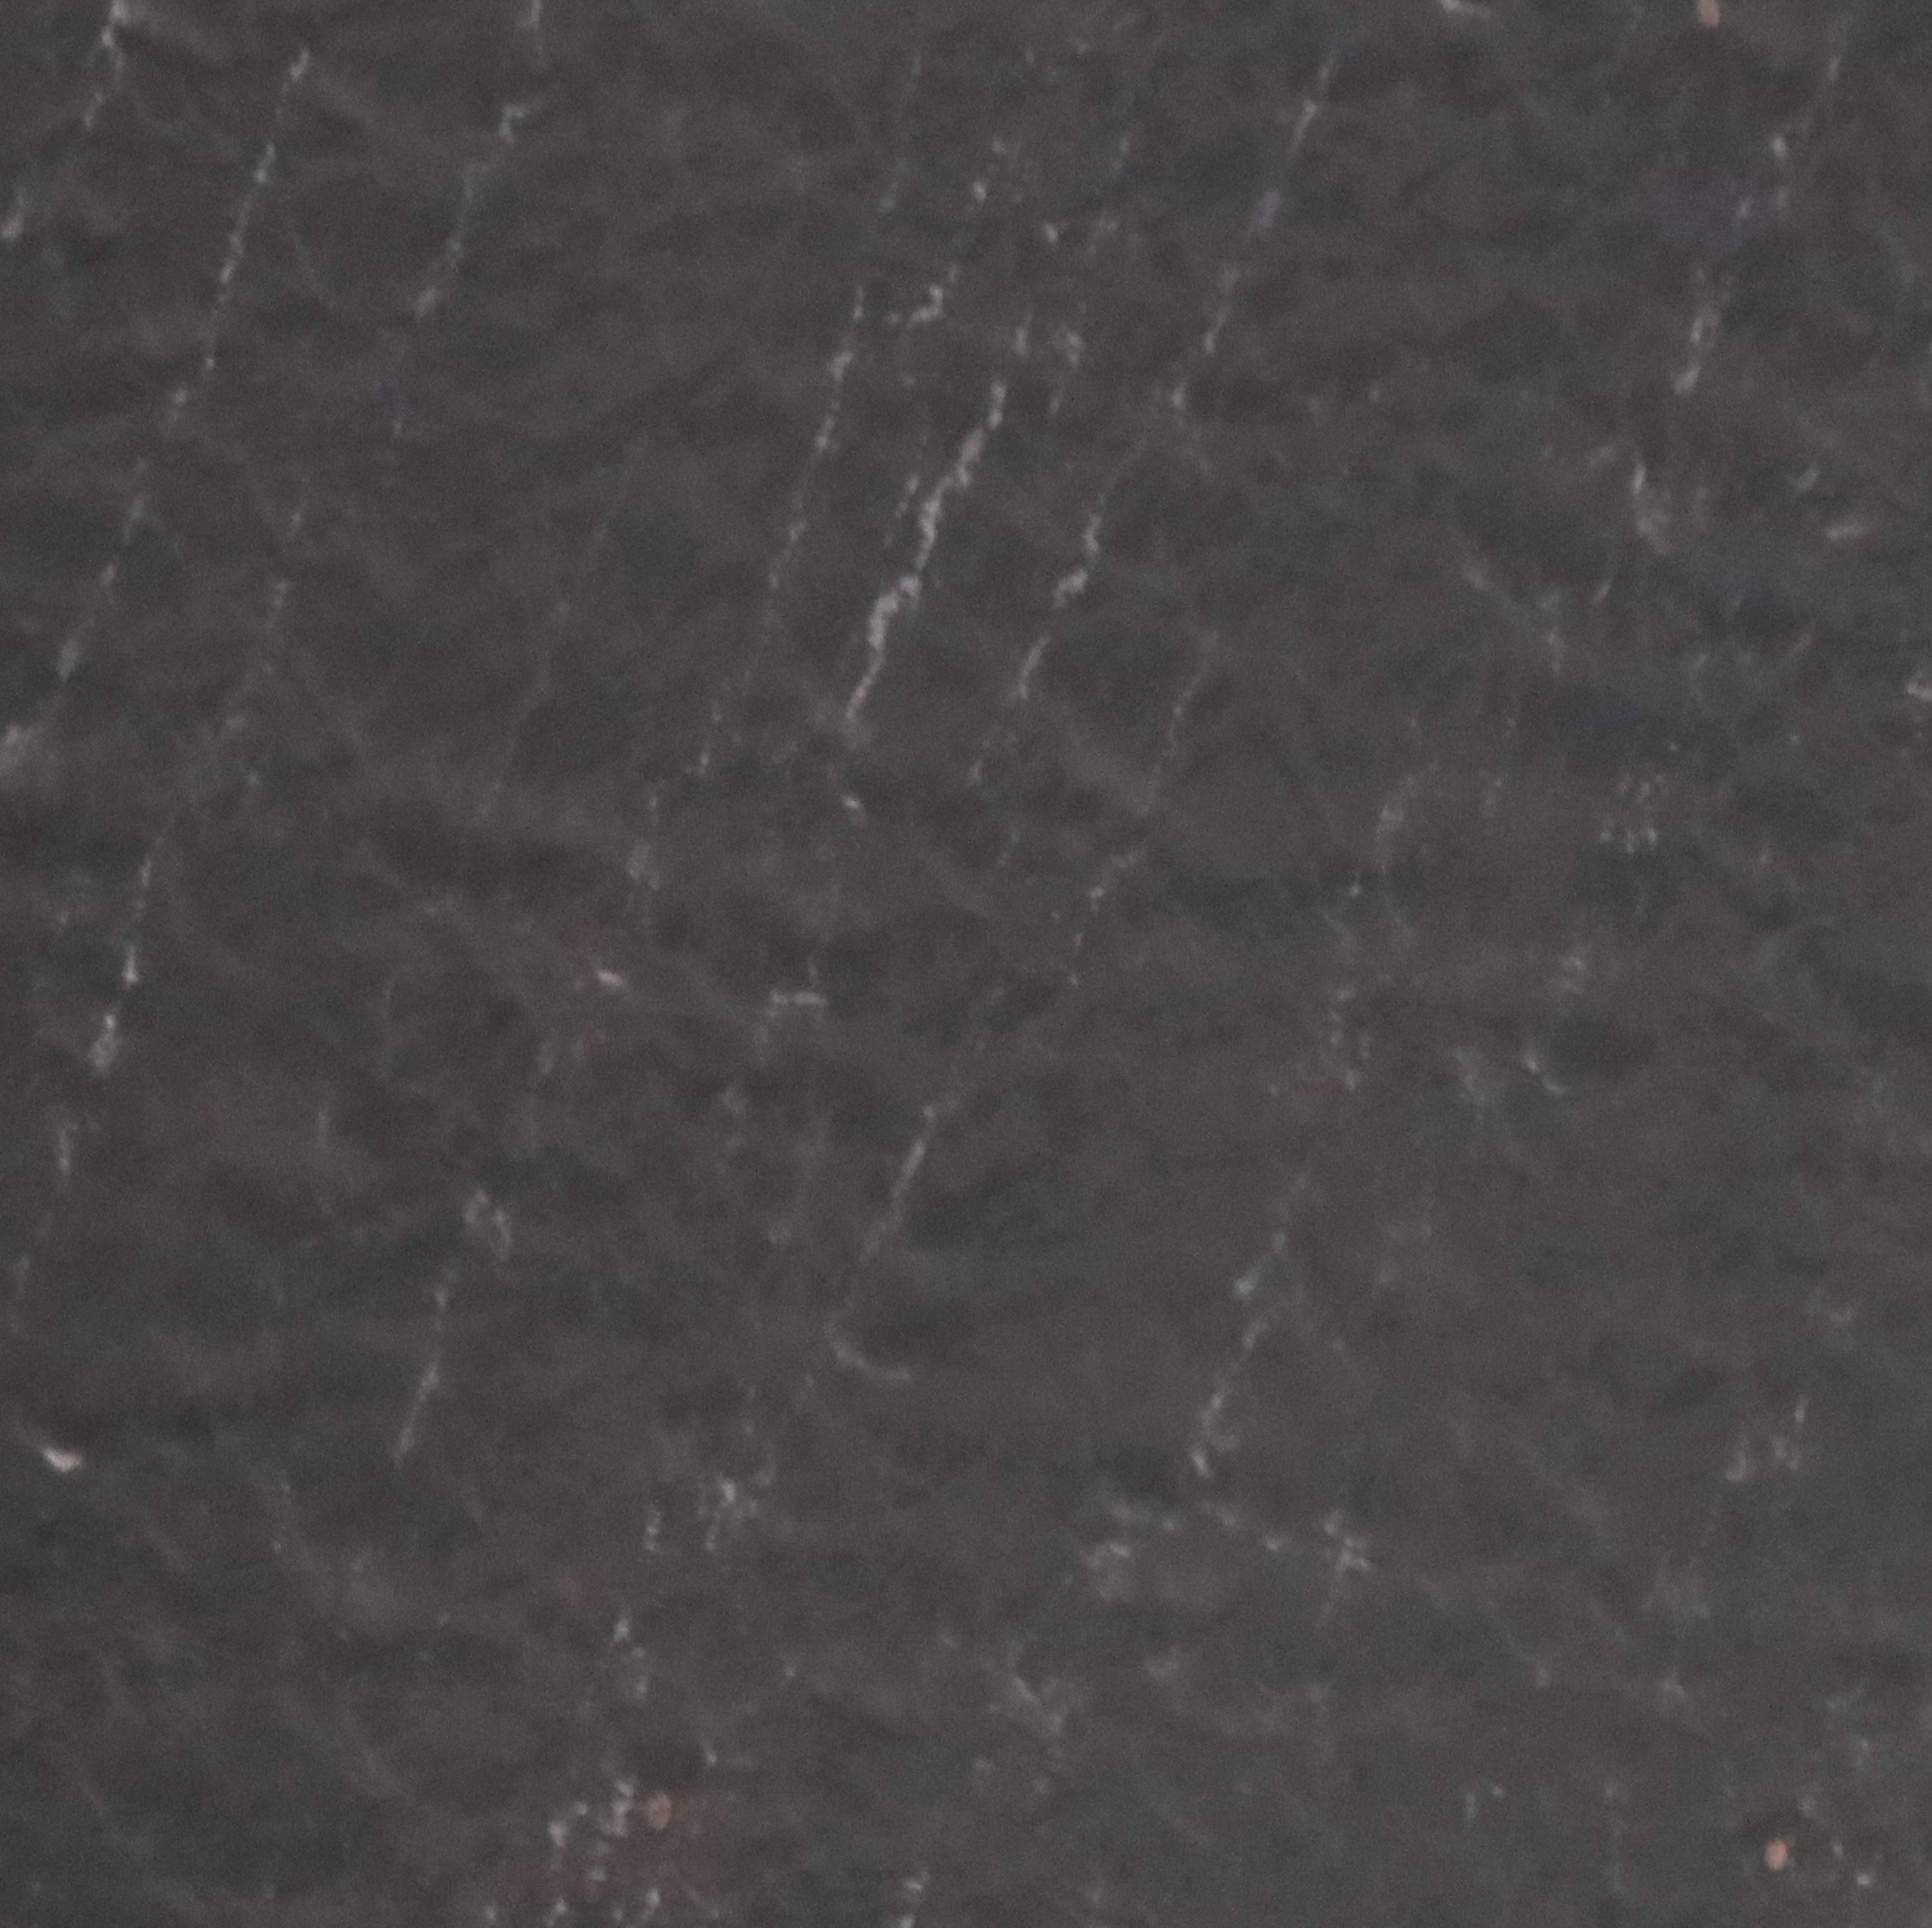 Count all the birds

2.